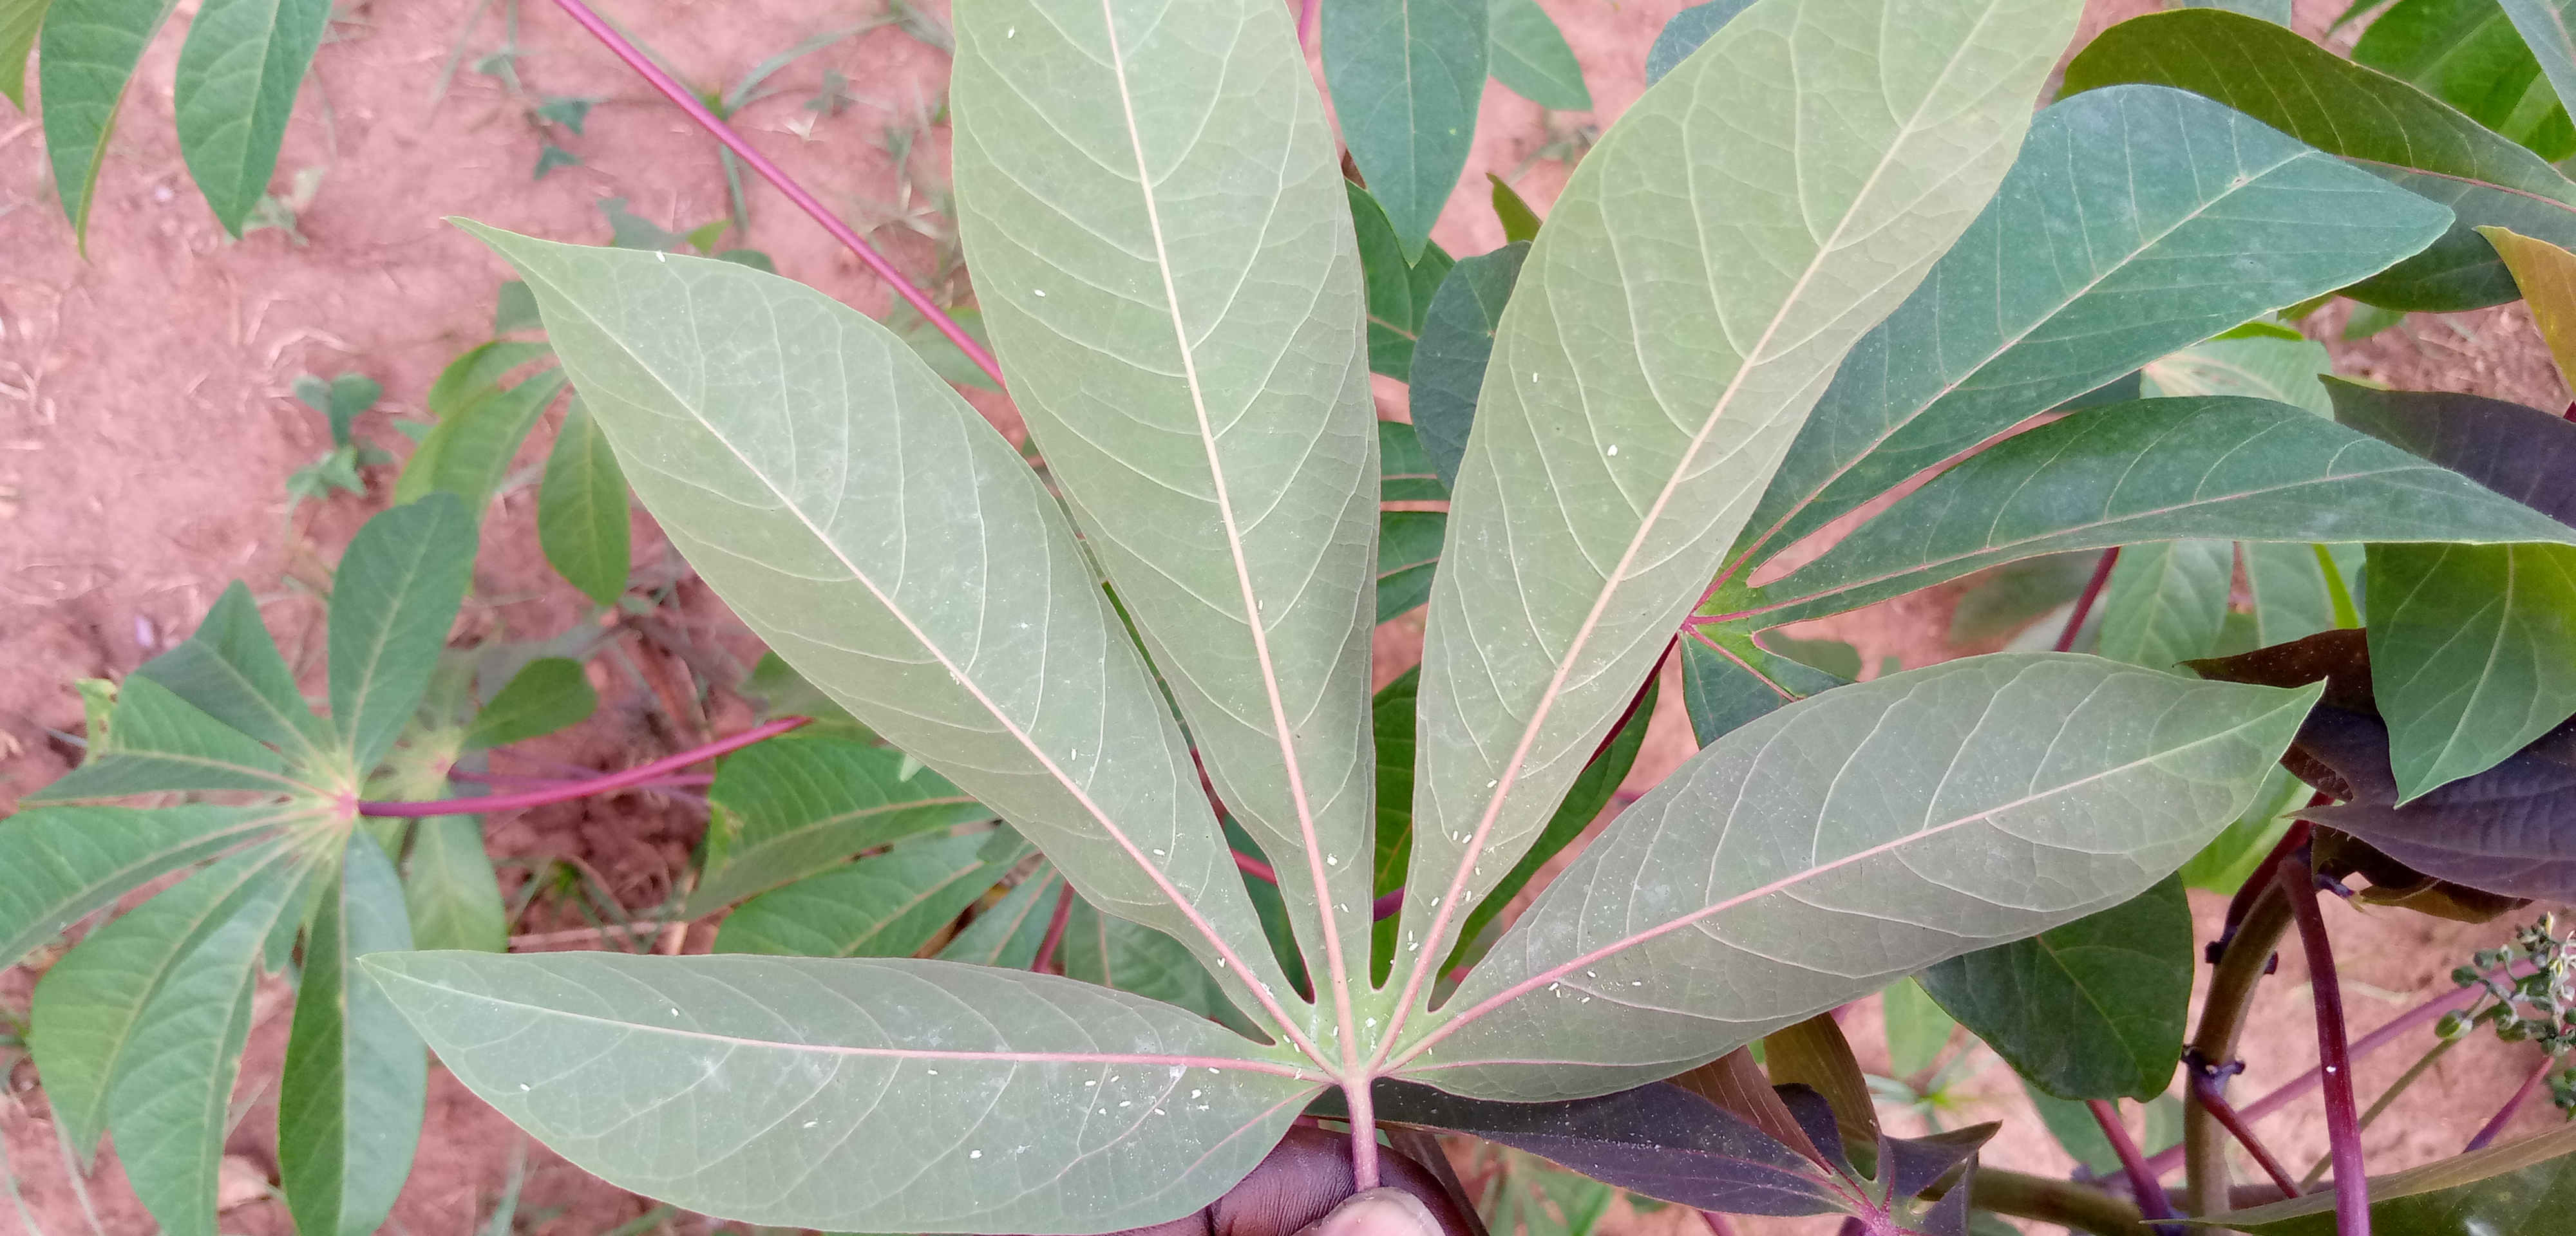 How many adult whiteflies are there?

44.